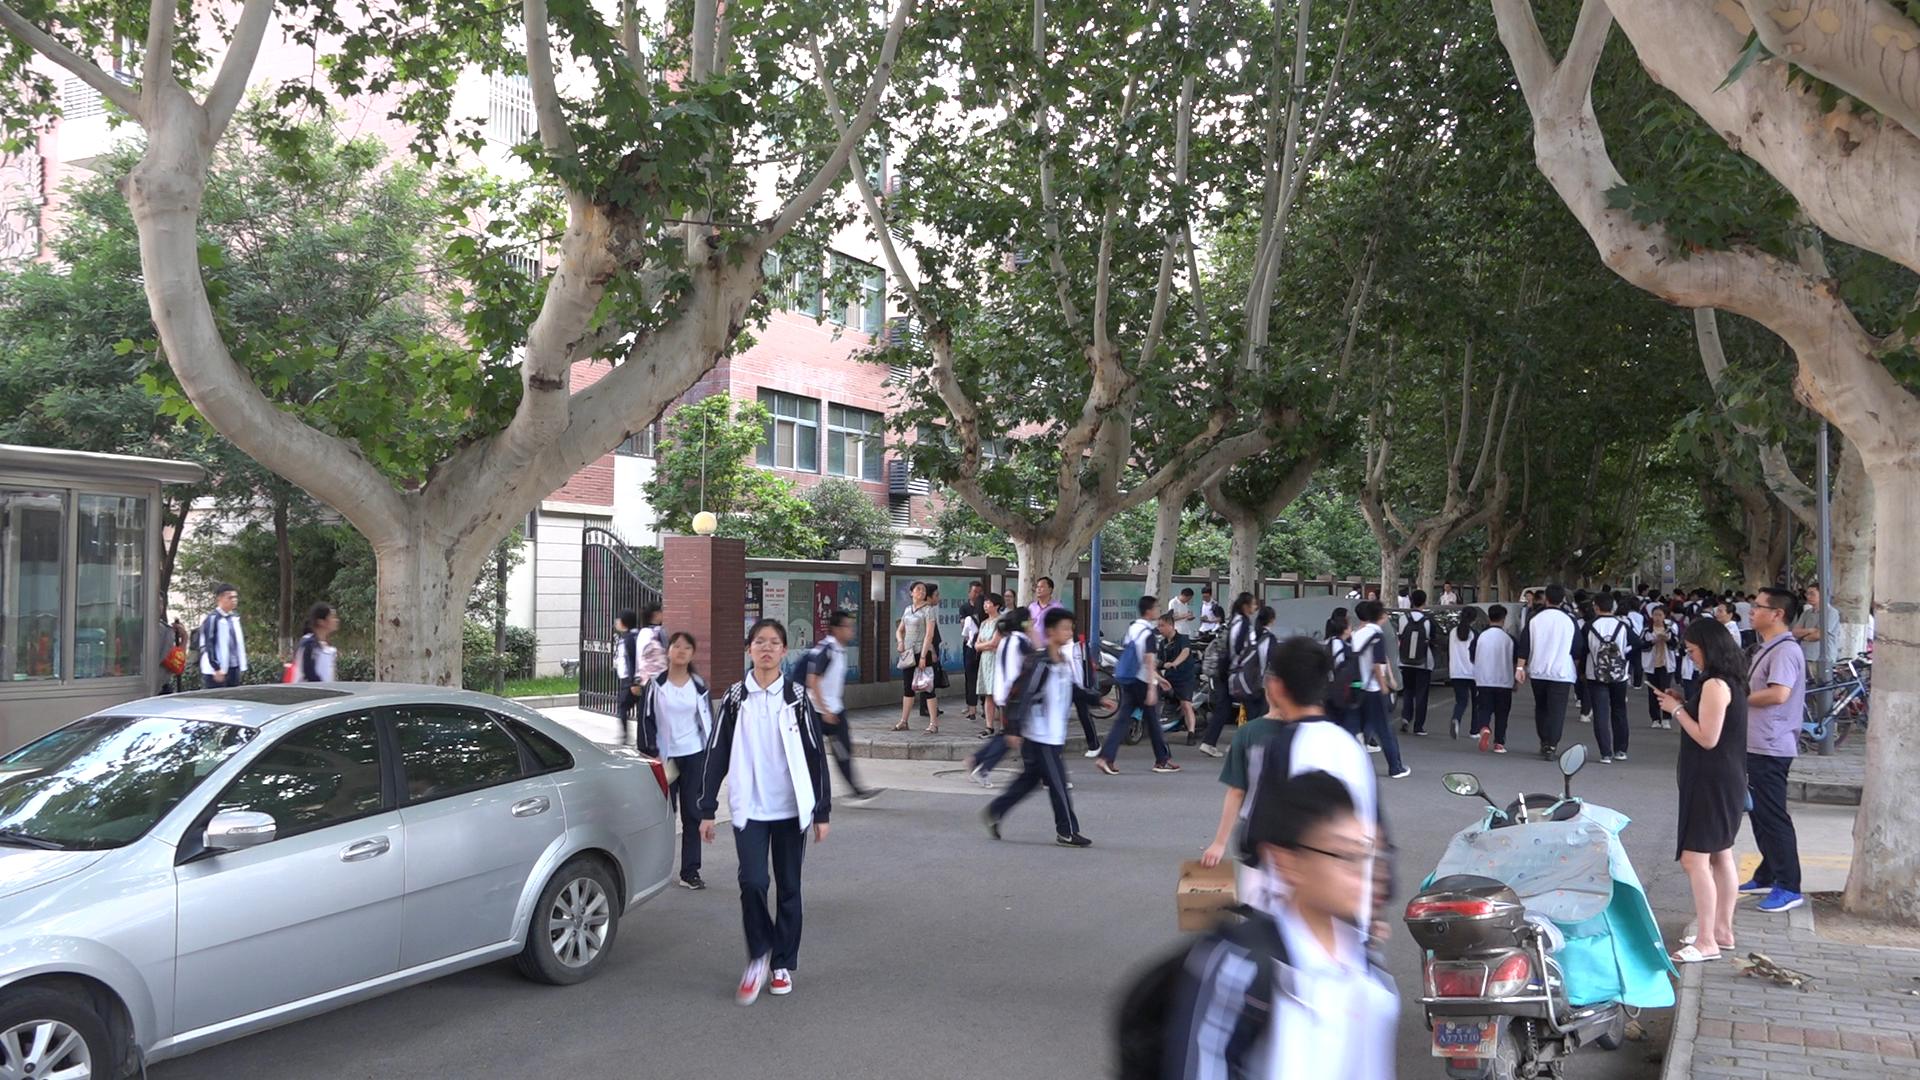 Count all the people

60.